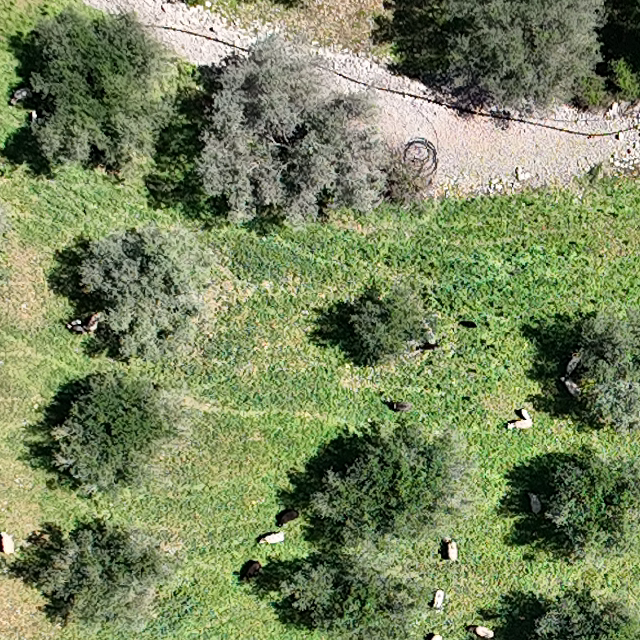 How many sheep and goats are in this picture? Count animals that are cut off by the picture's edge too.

19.